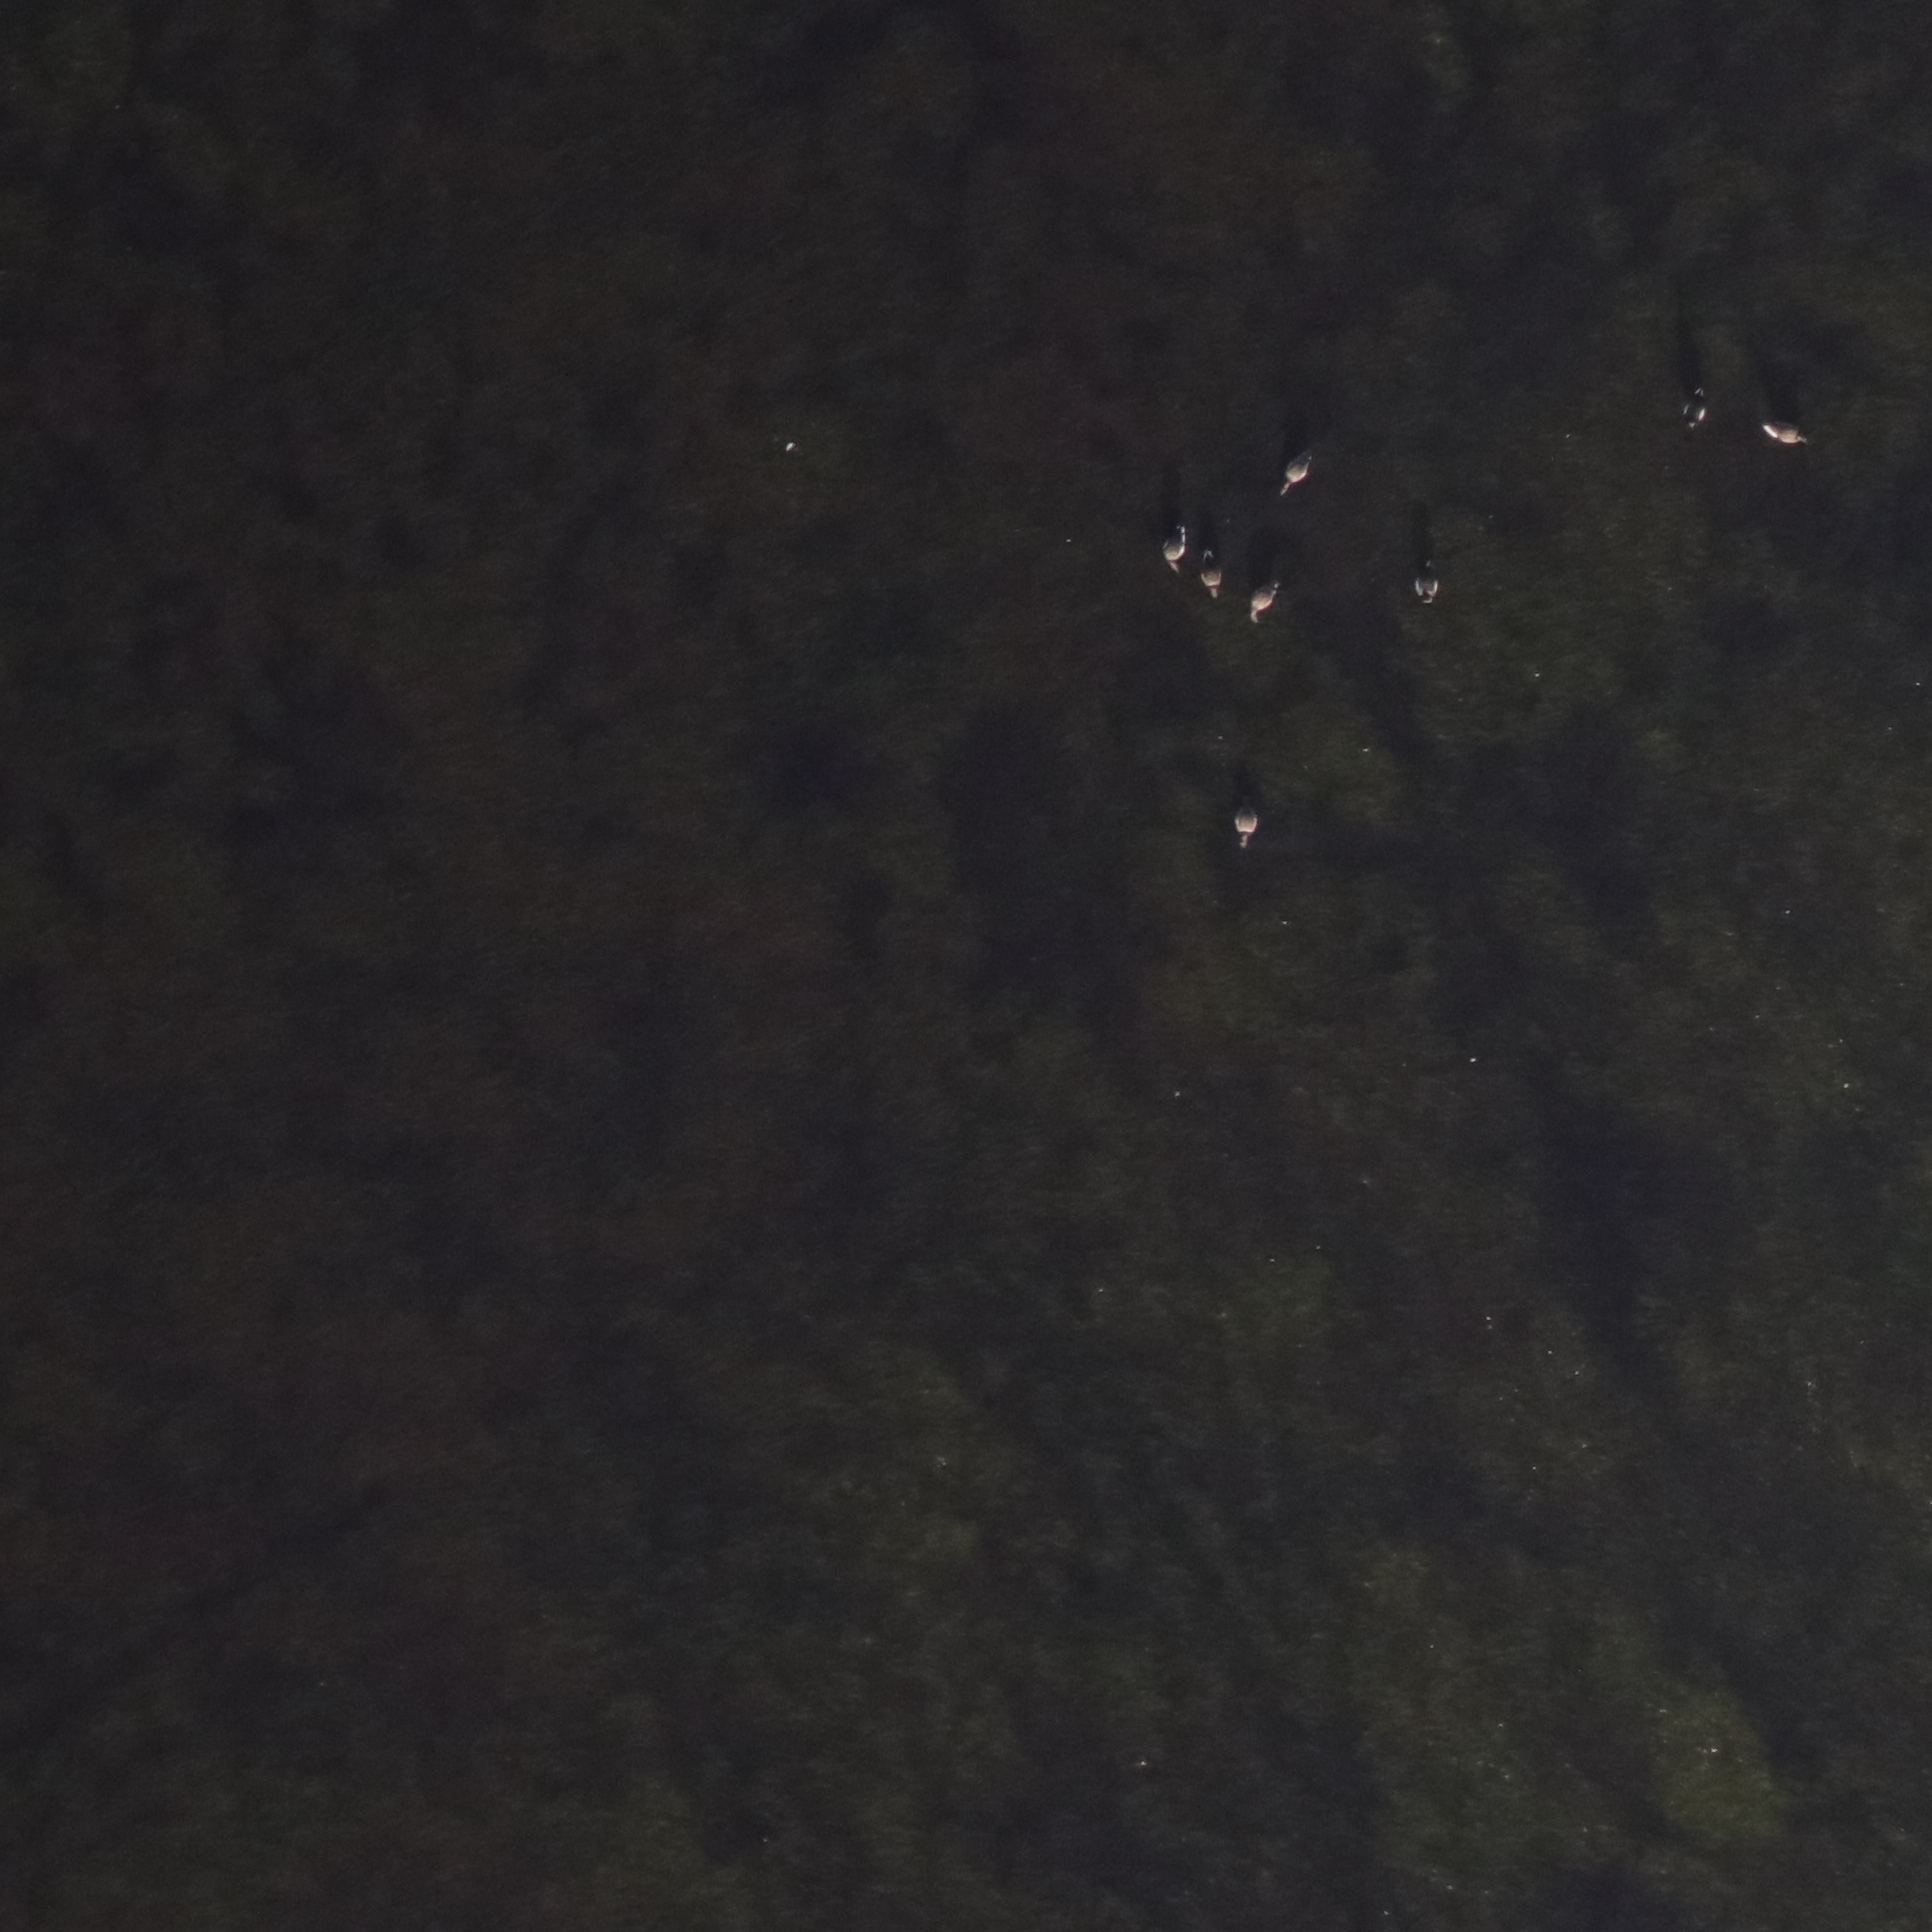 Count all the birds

8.